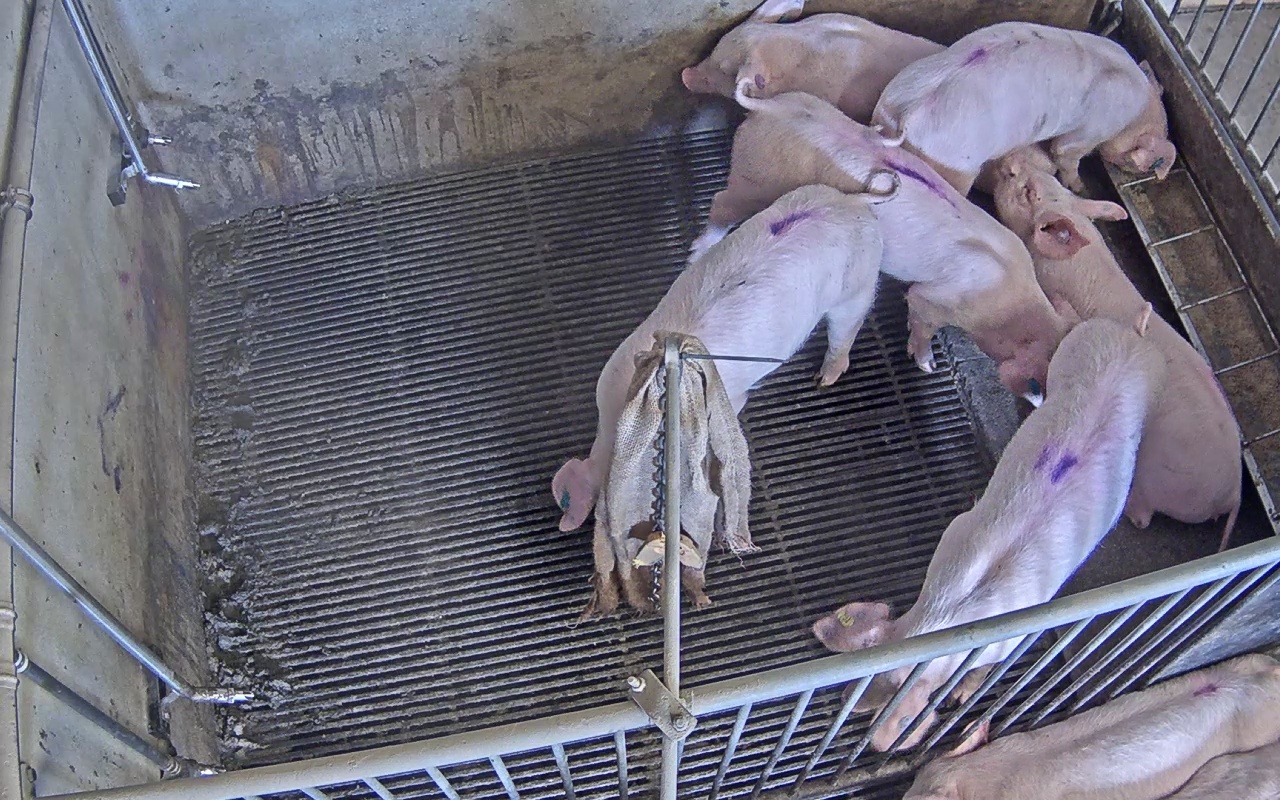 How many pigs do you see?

8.